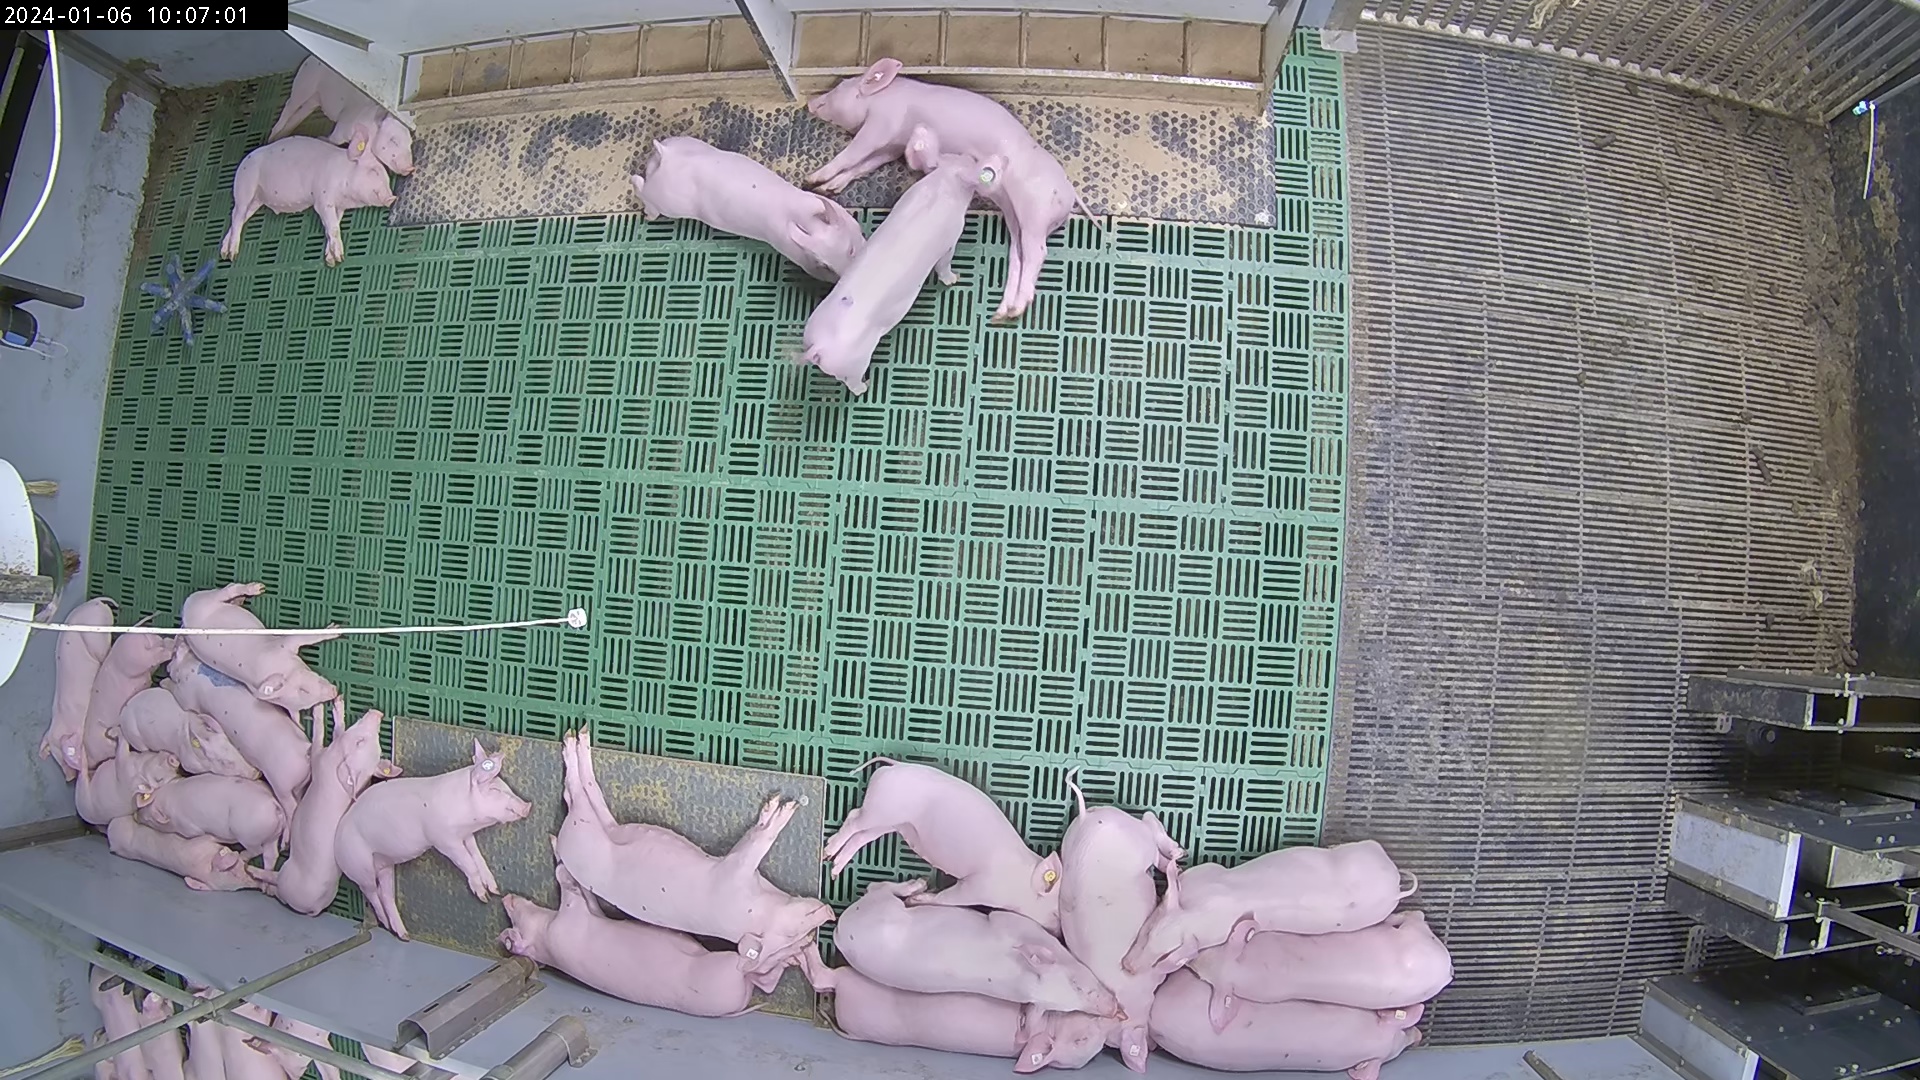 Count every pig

30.